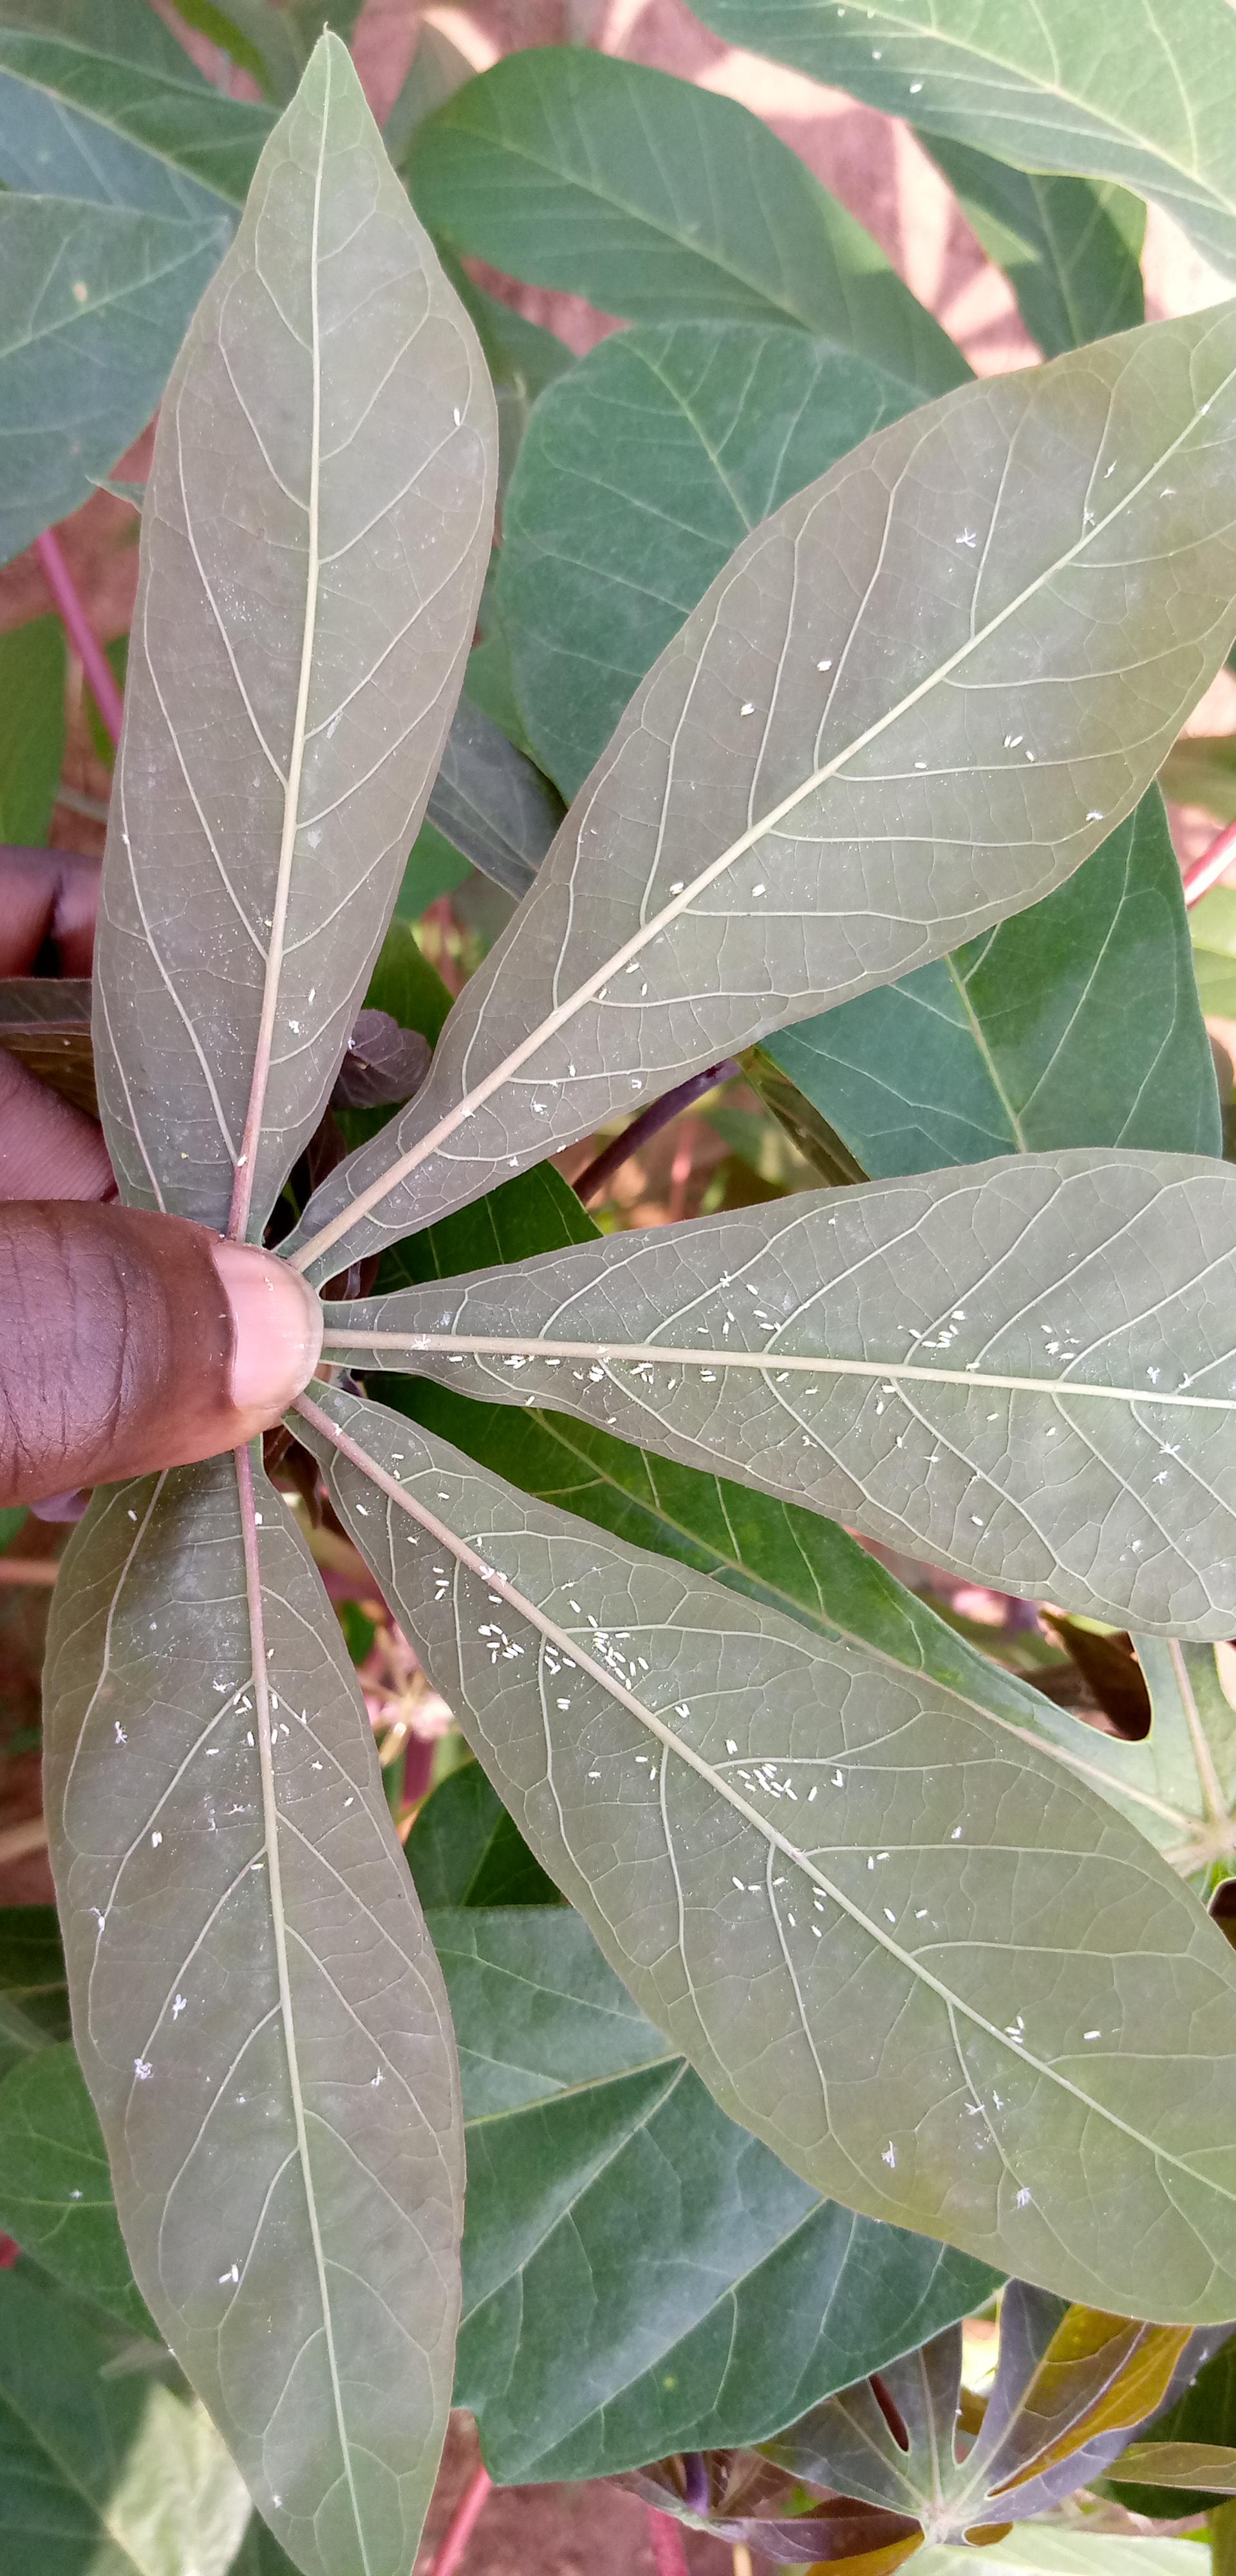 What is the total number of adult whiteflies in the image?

127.